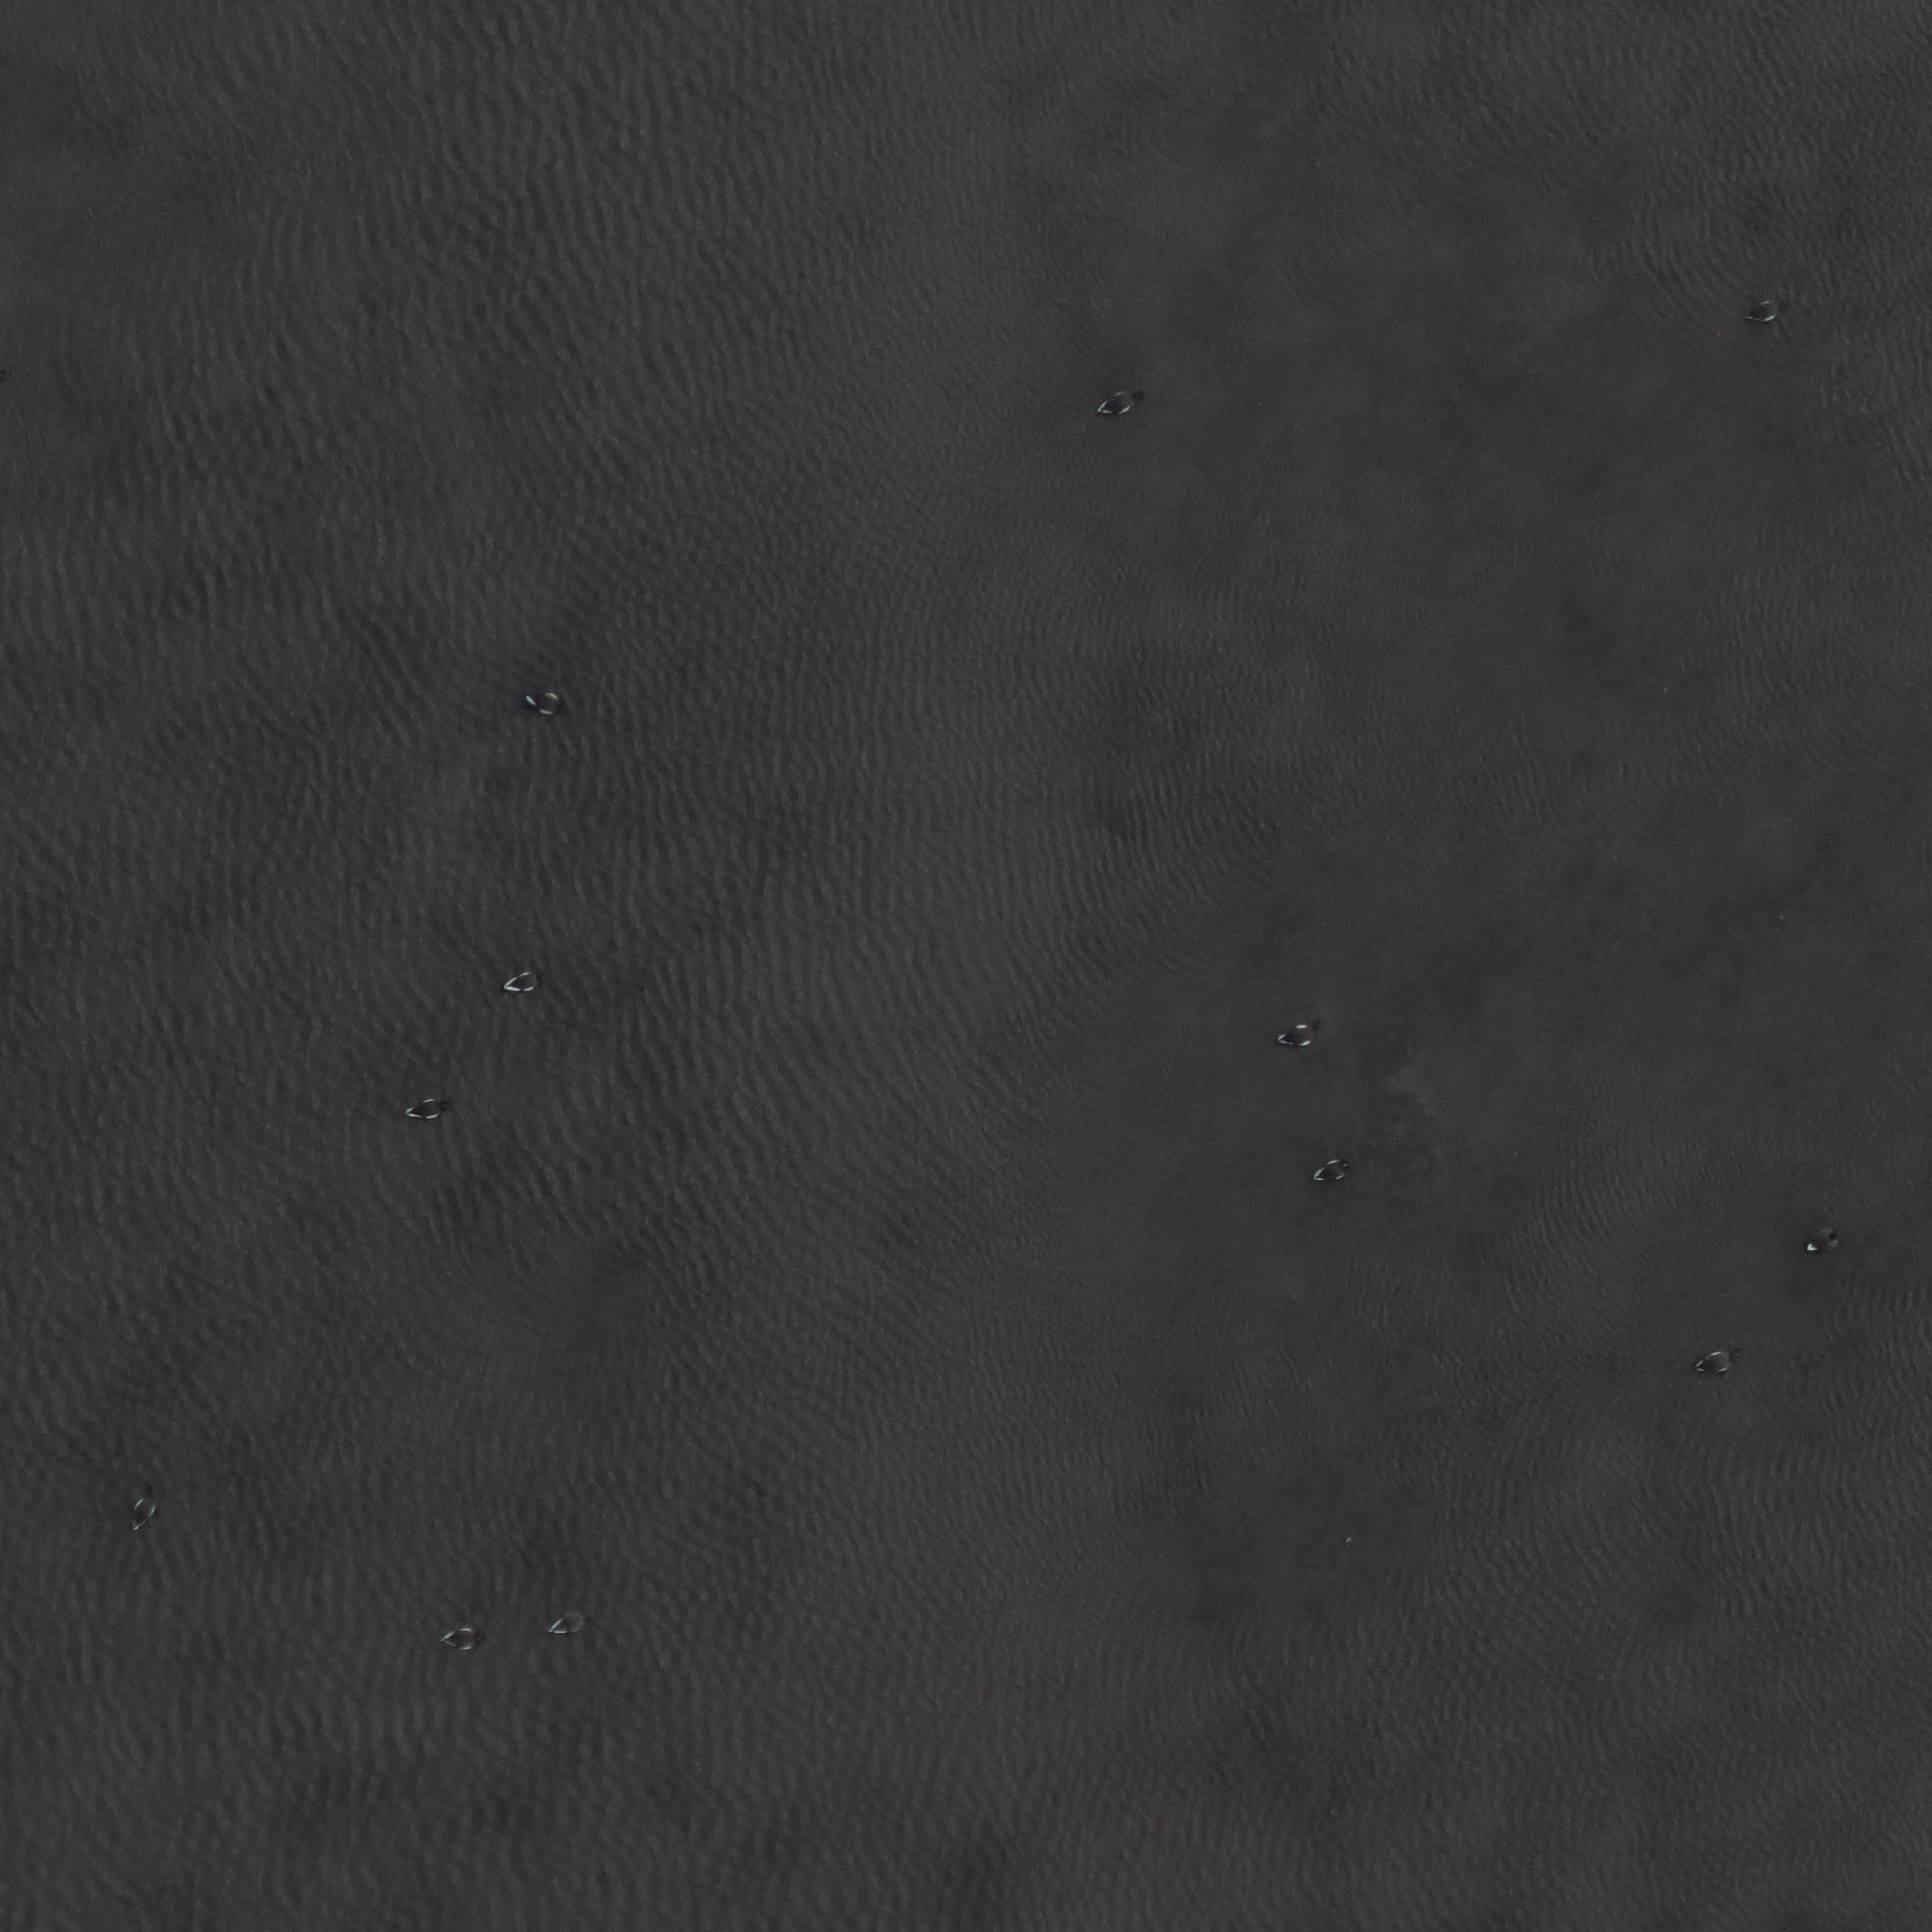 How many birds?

12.